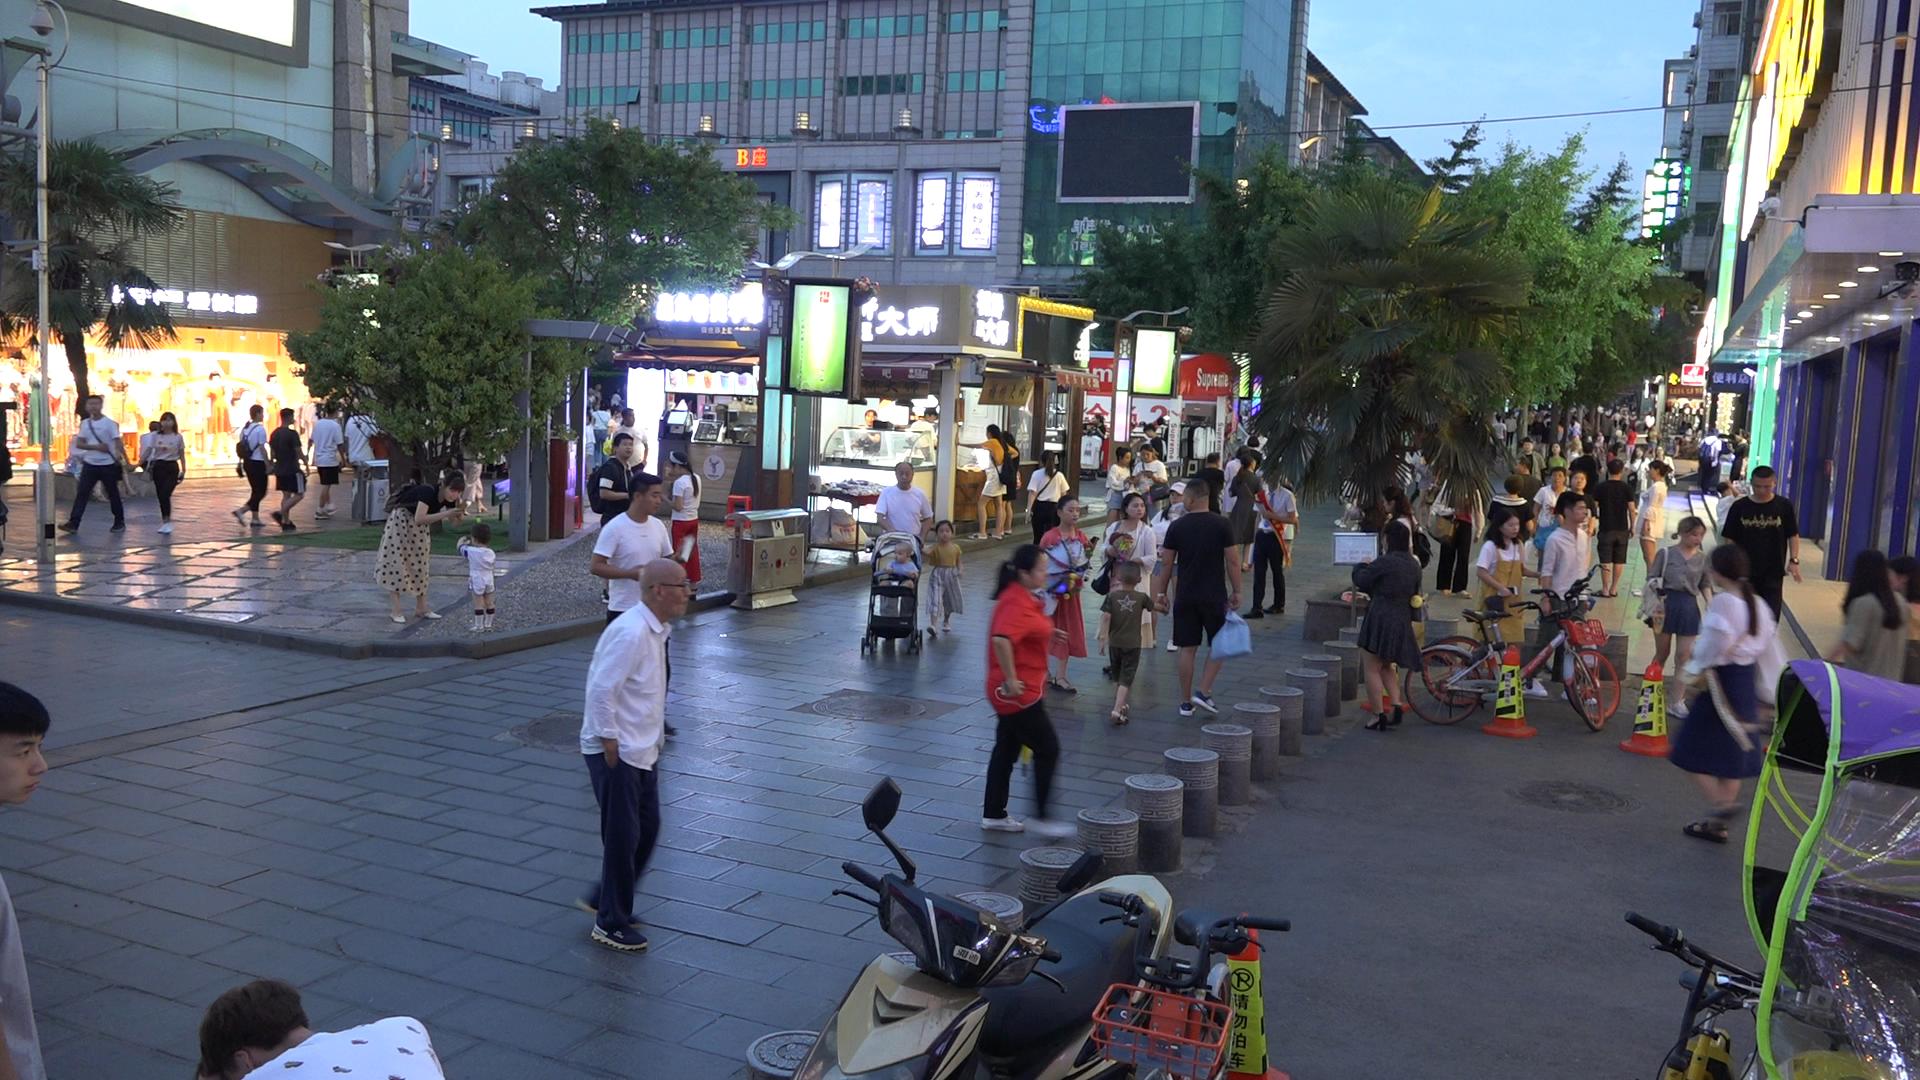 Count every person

81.